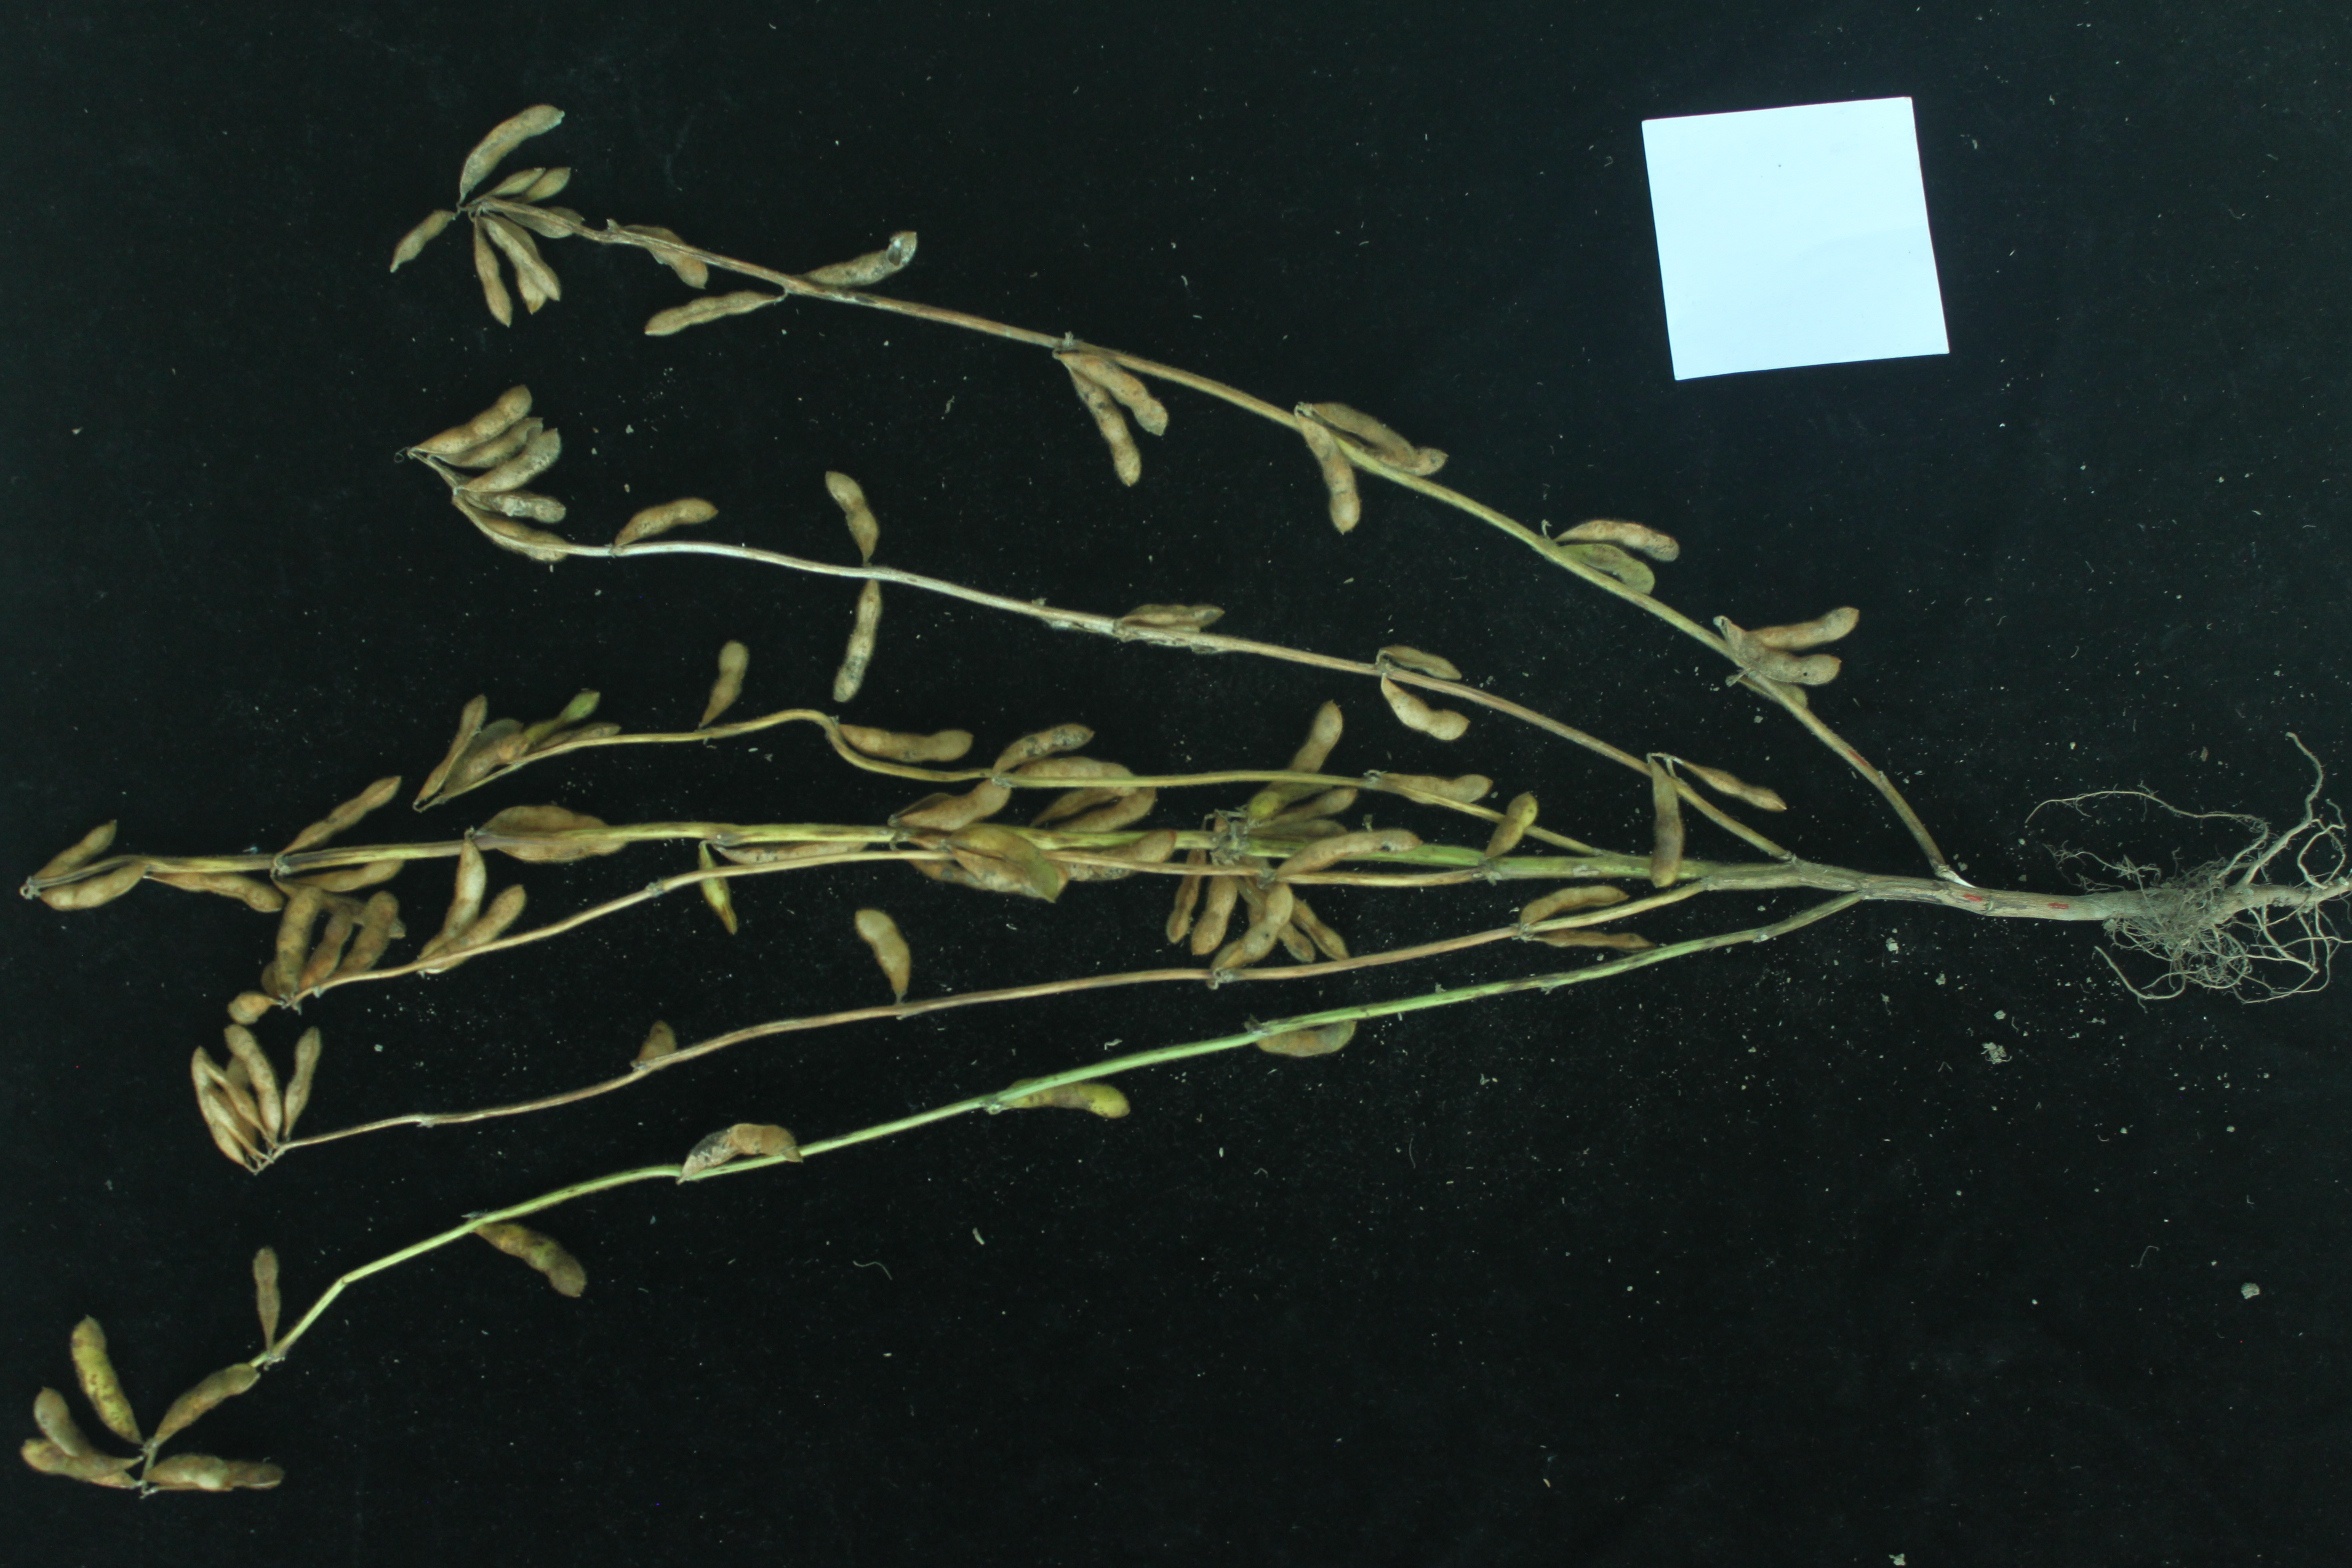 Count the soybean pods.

93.